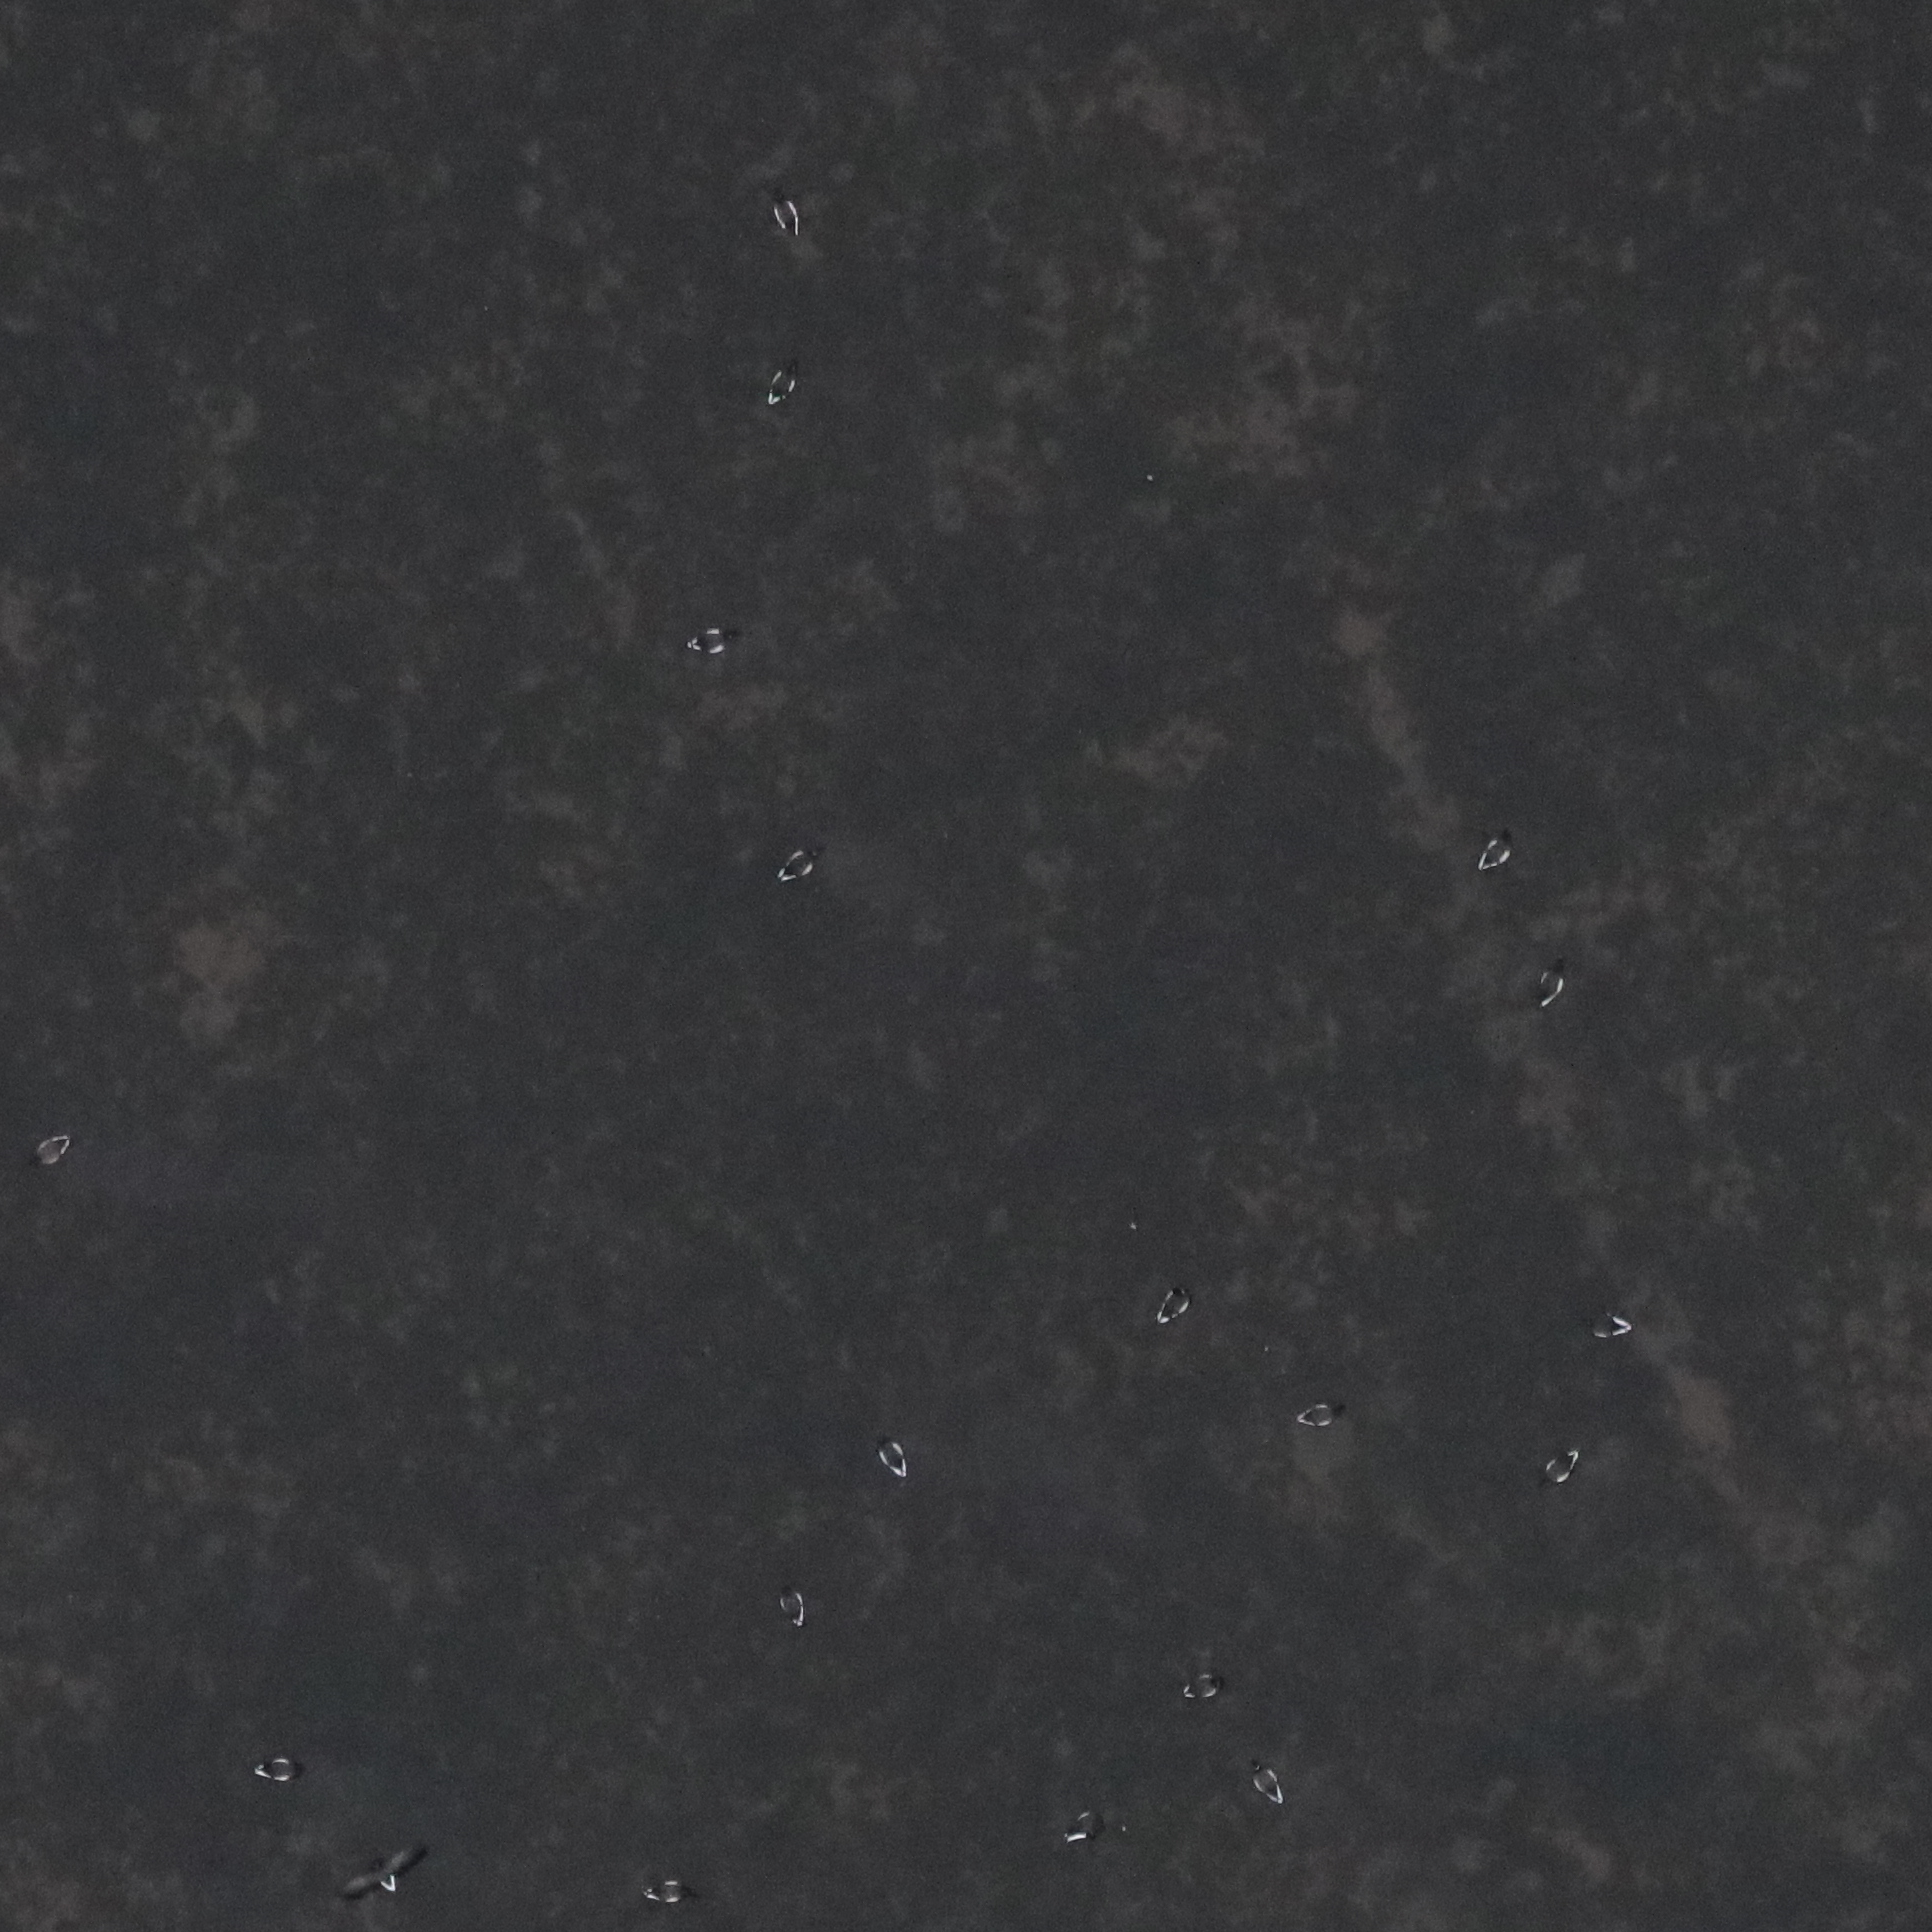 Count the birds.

19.